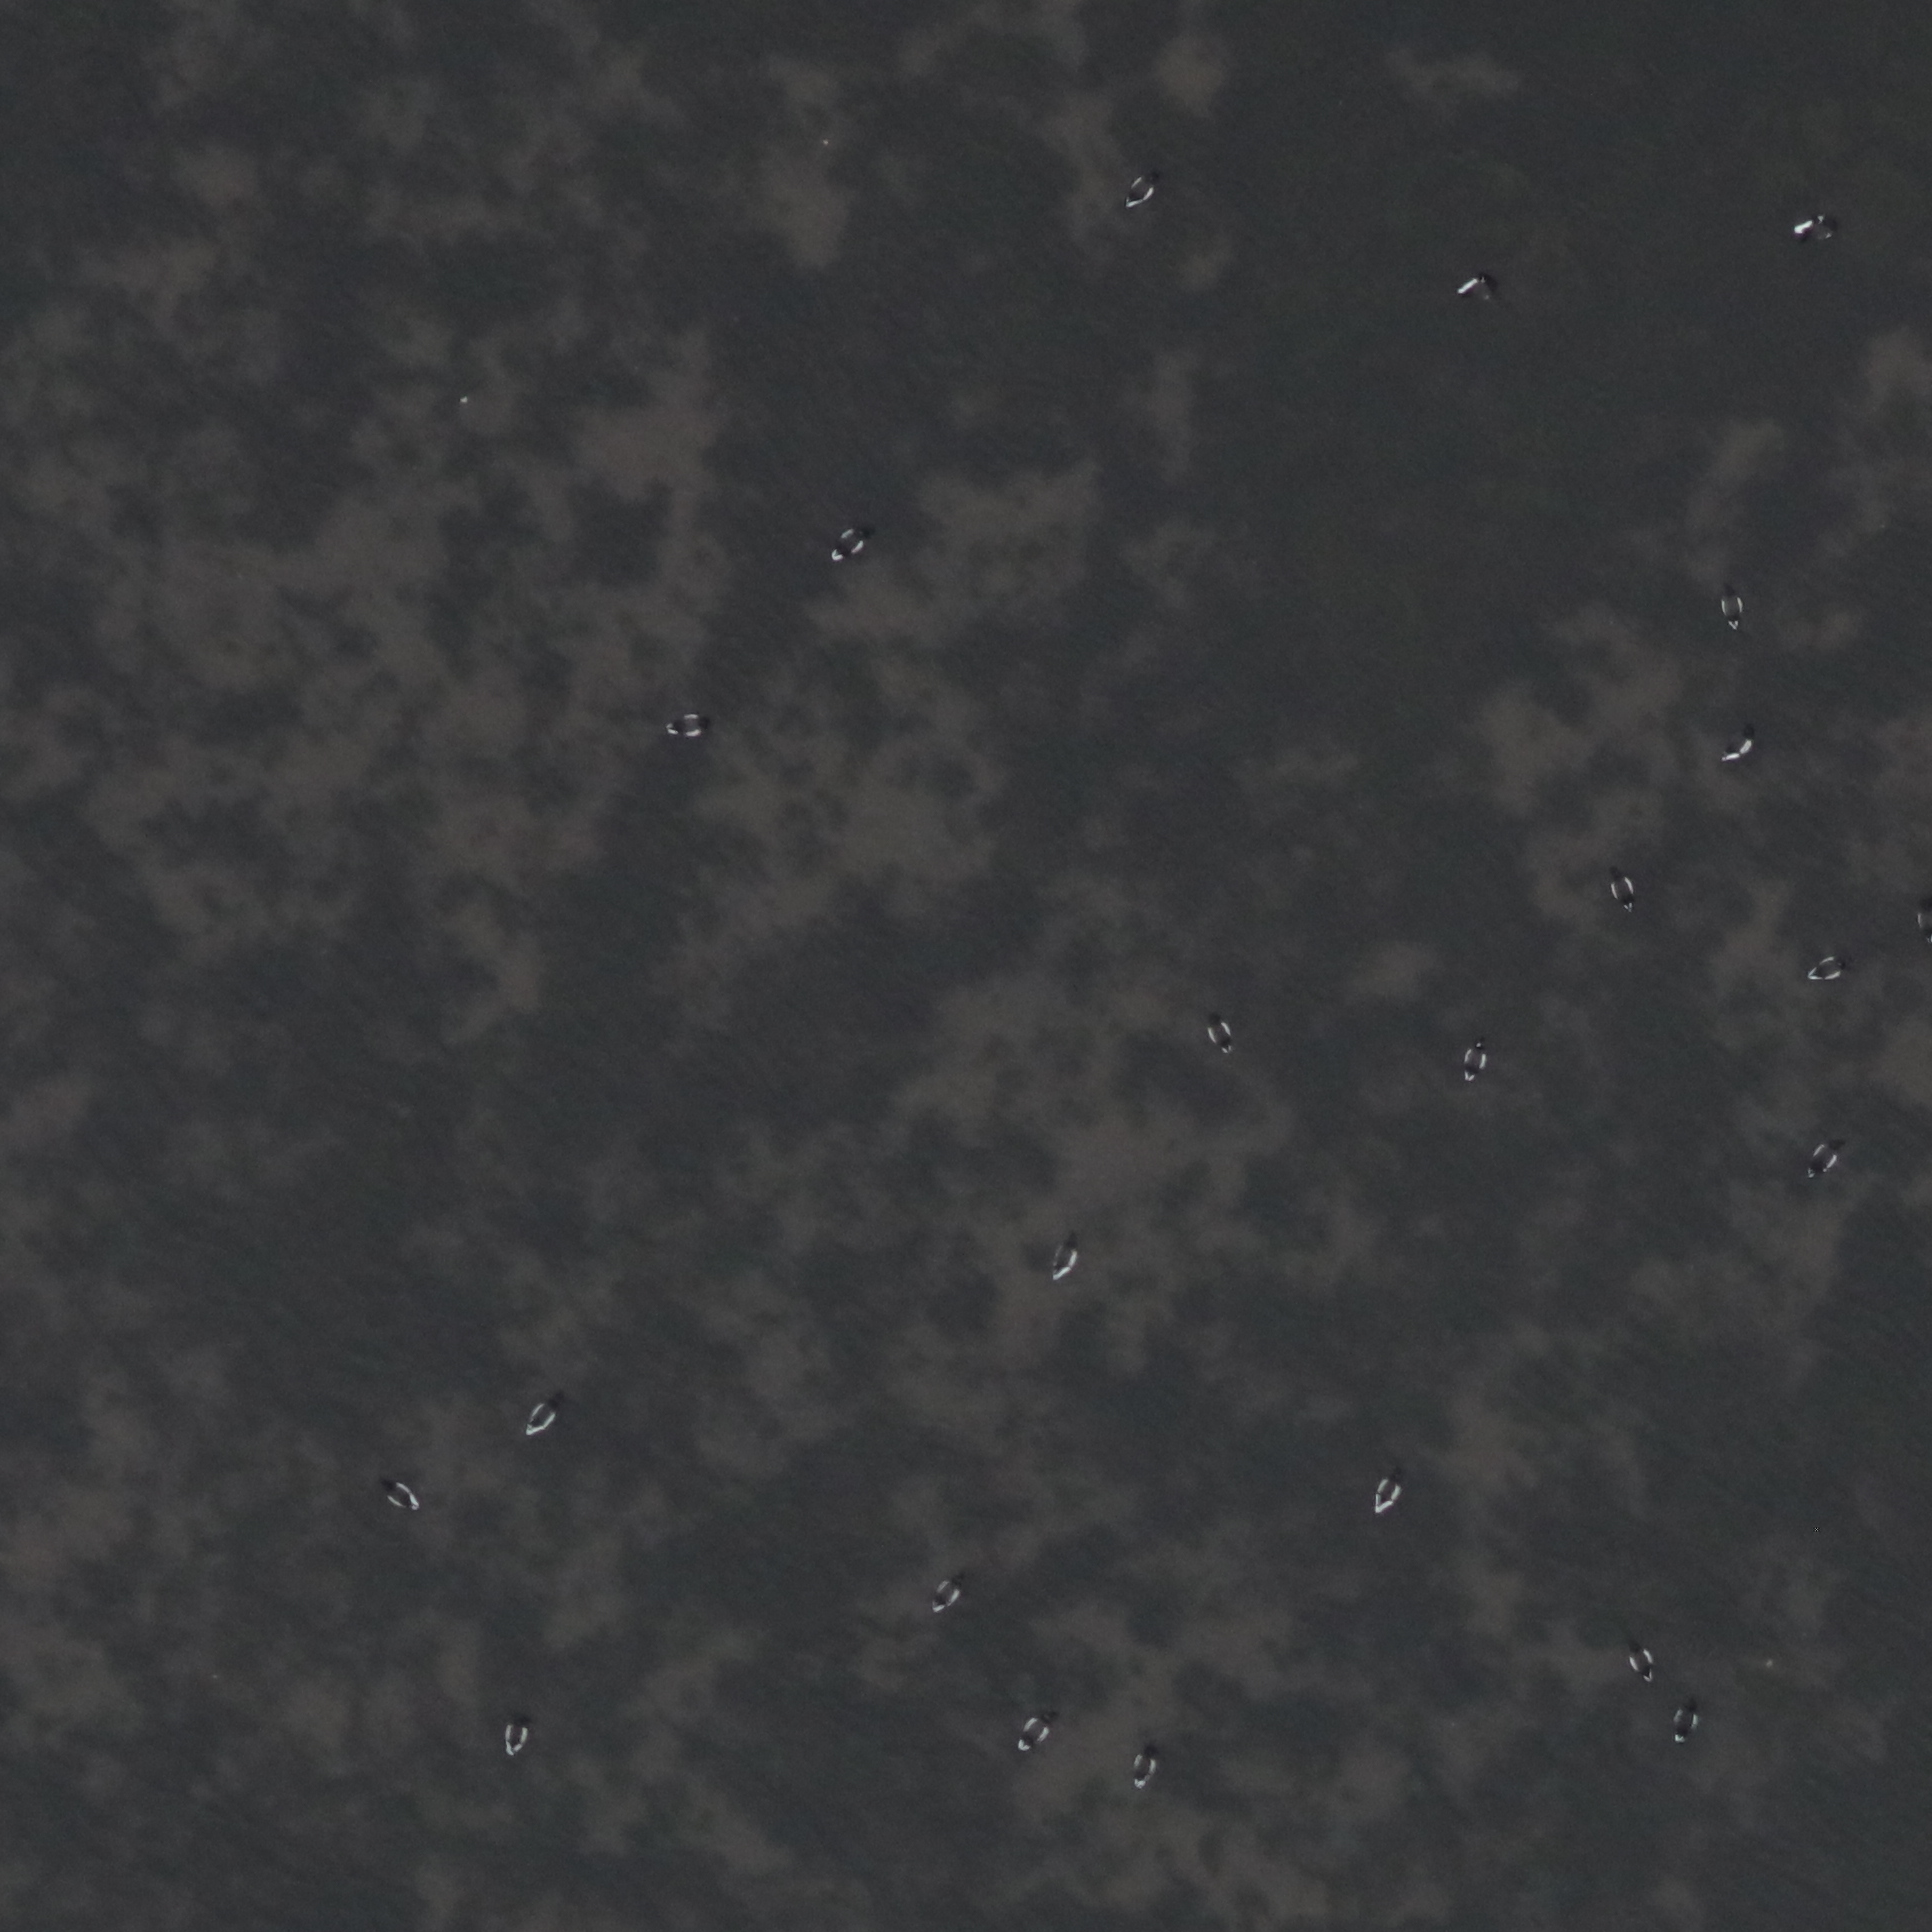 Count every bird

23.